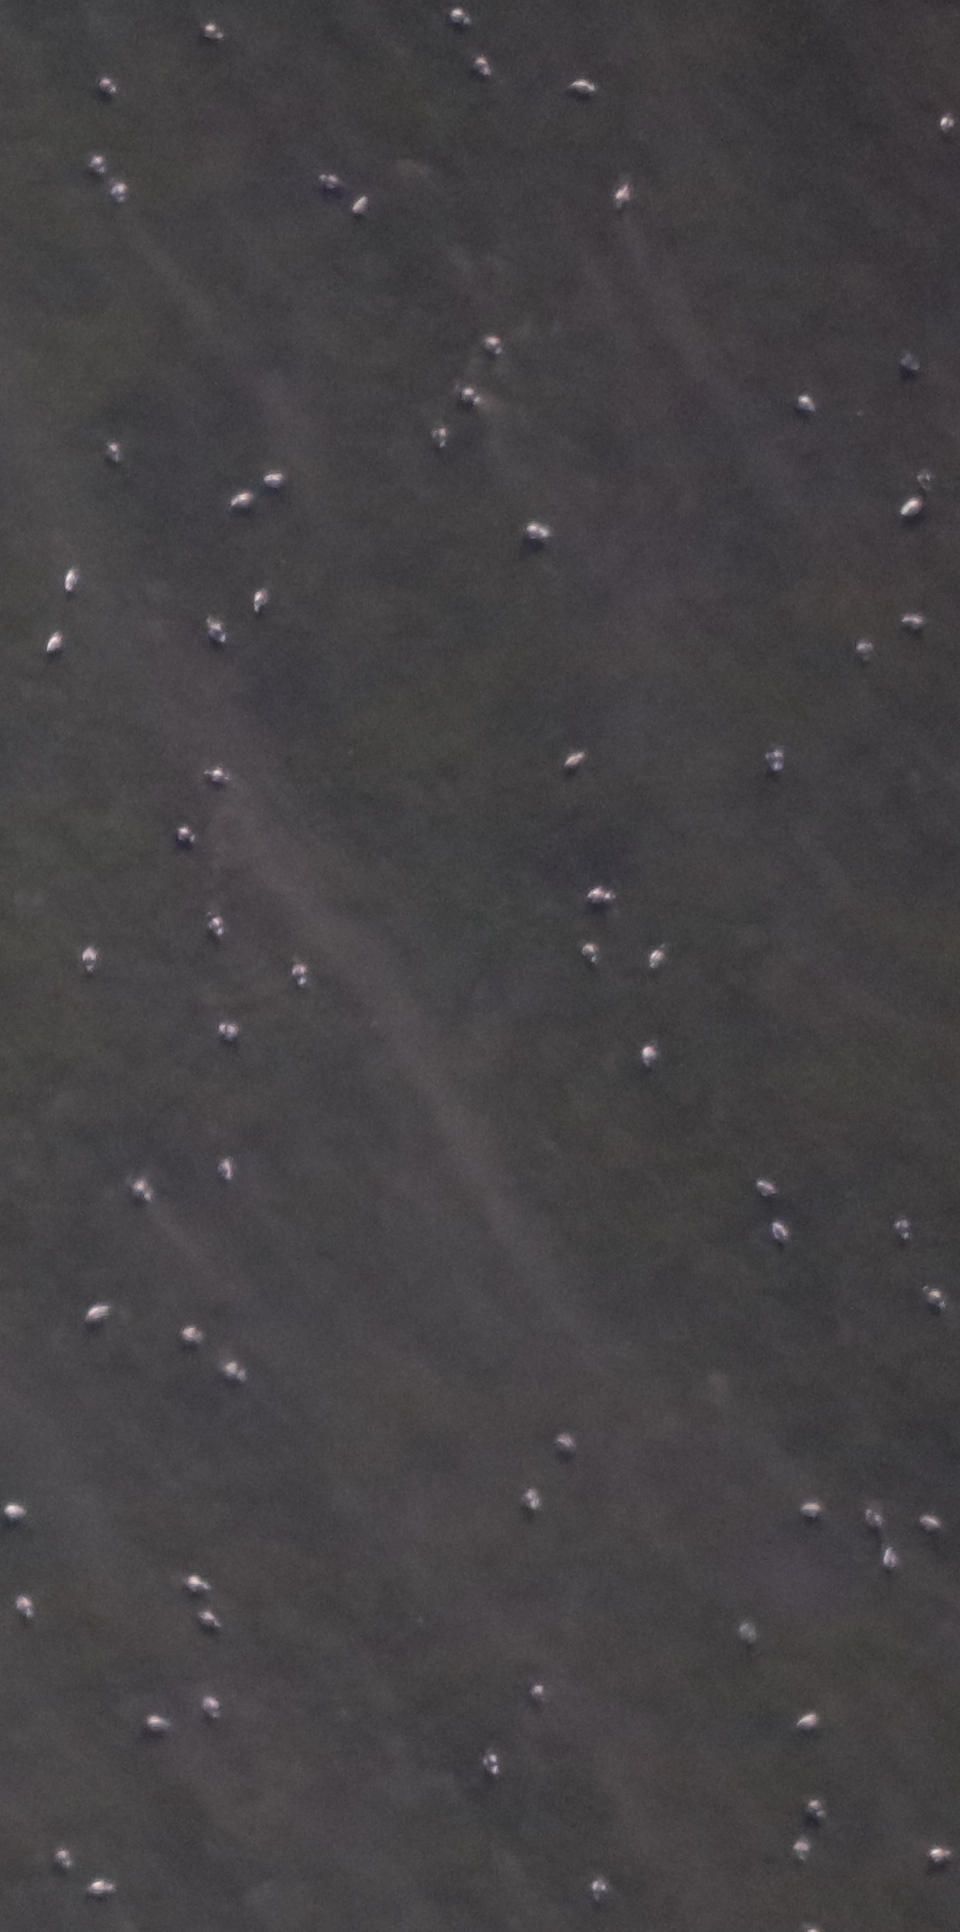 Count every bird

71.